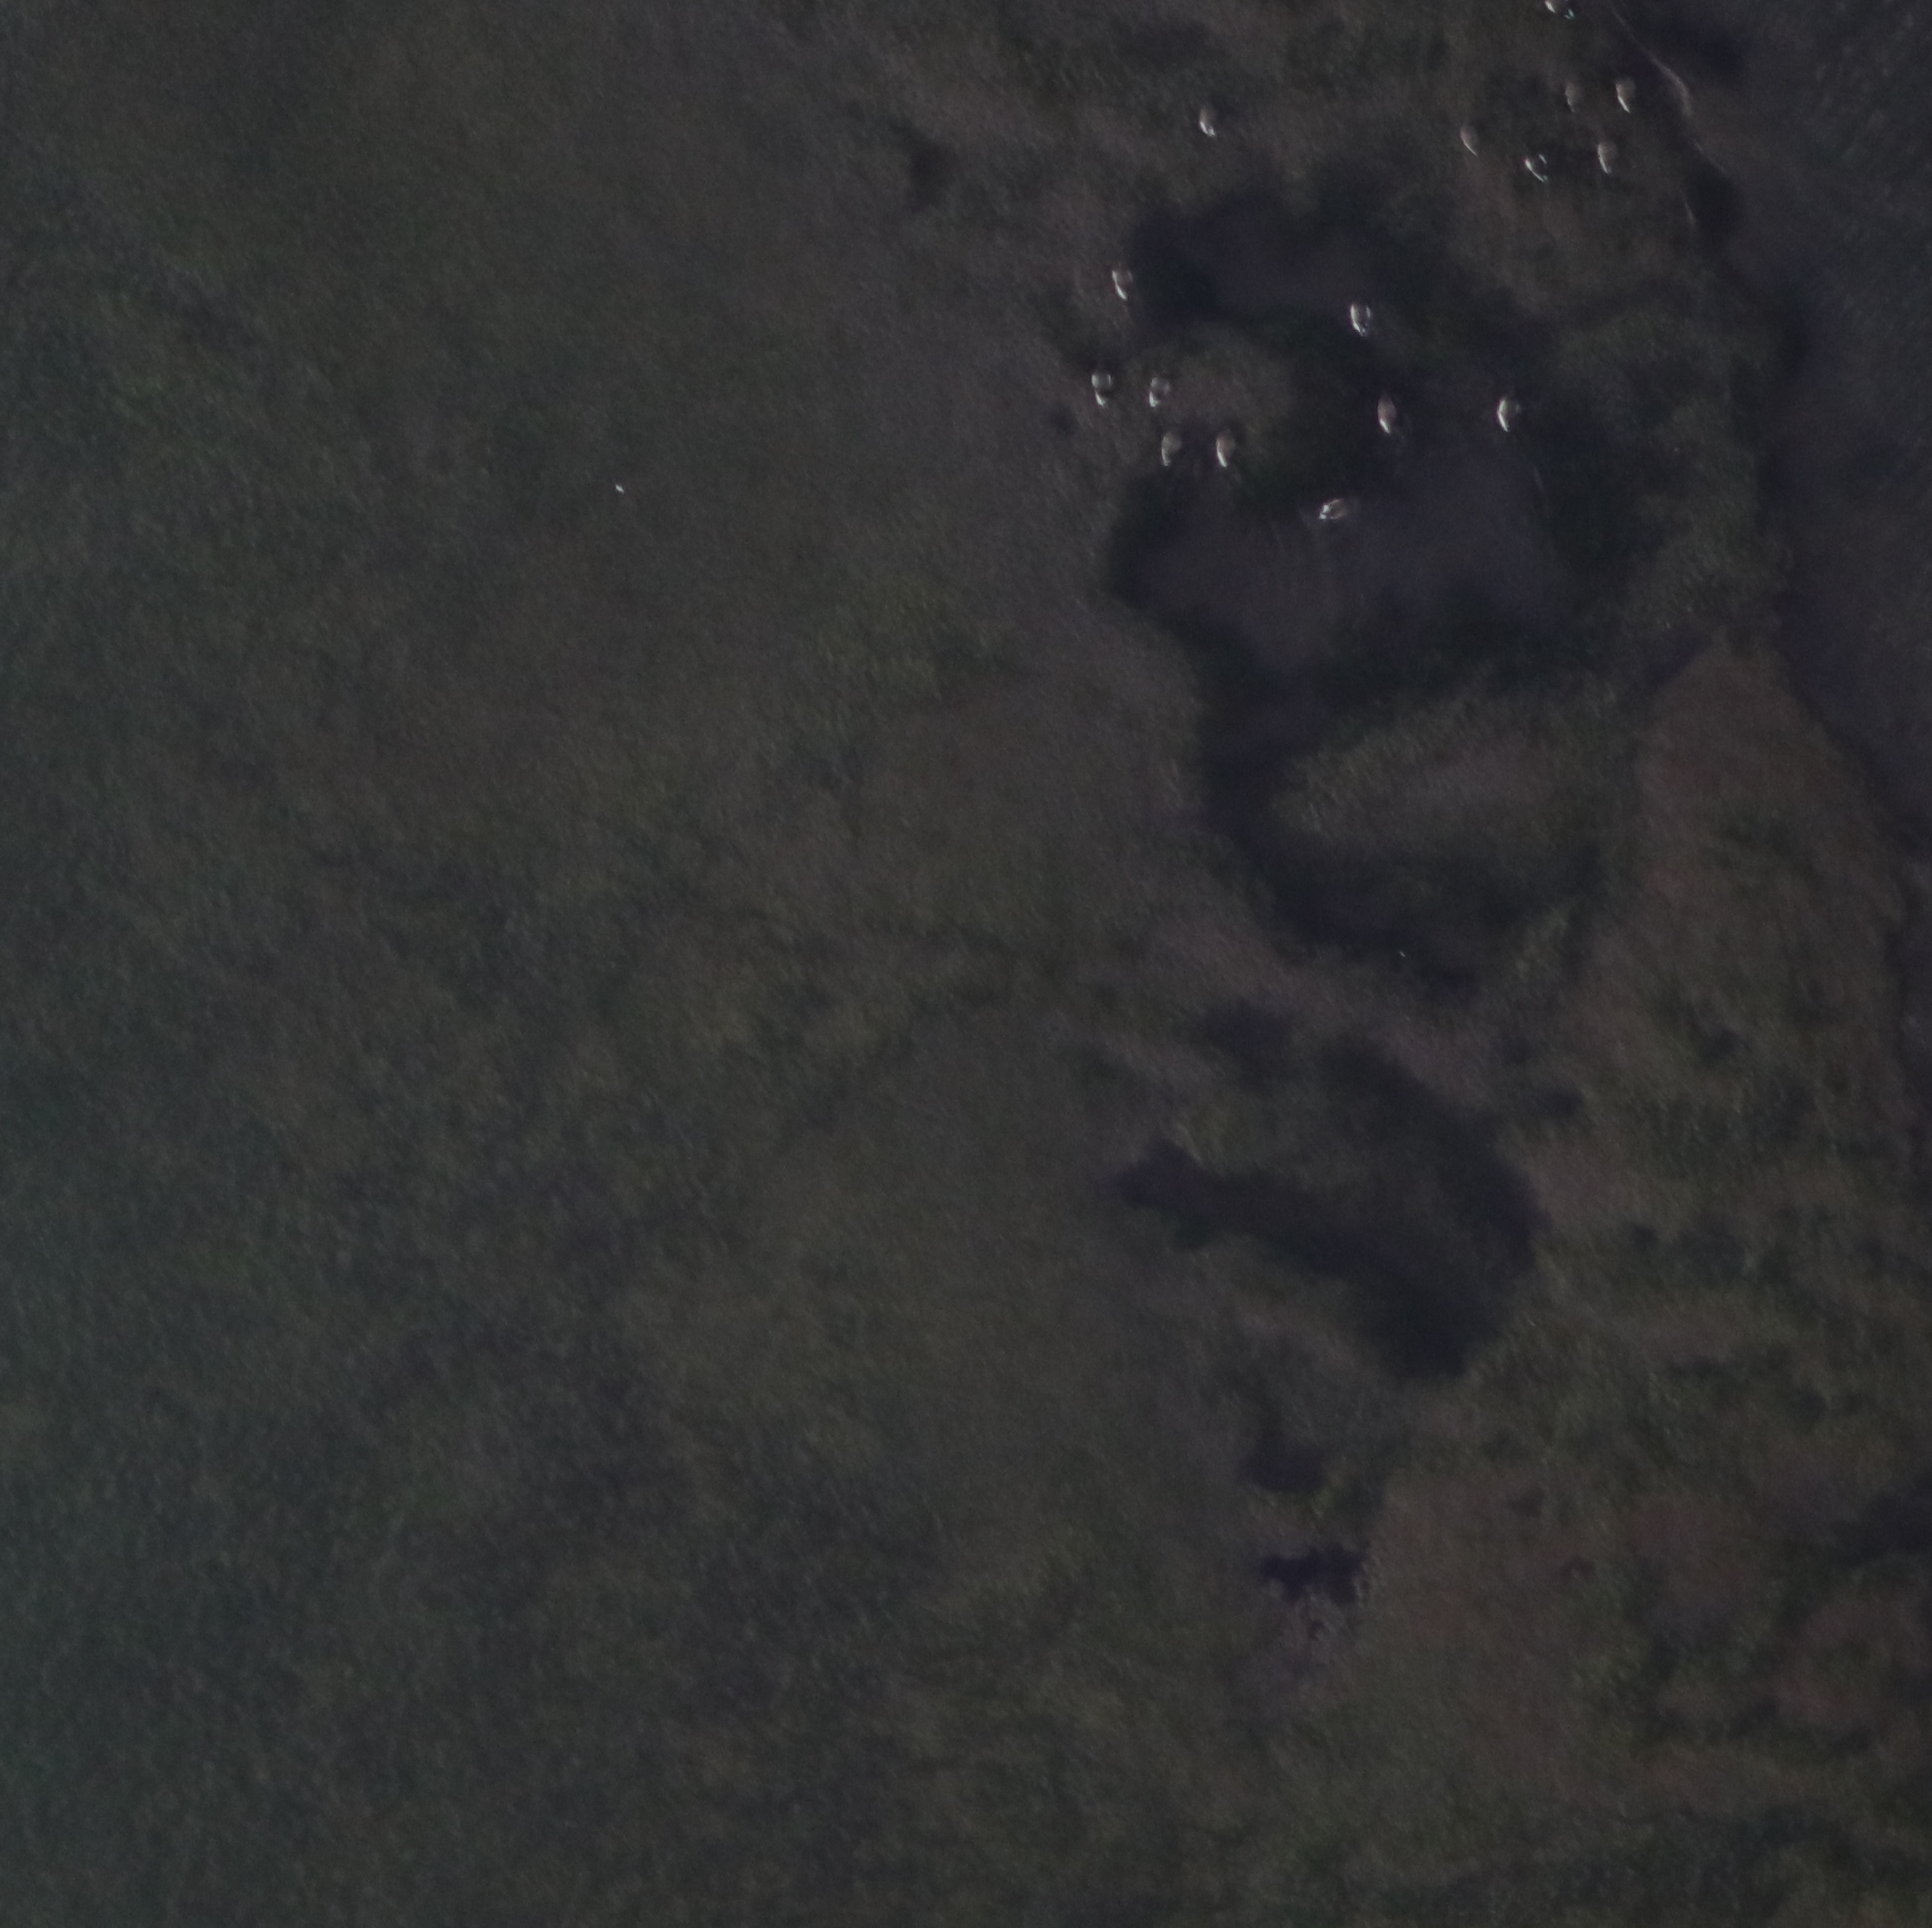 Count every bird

16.